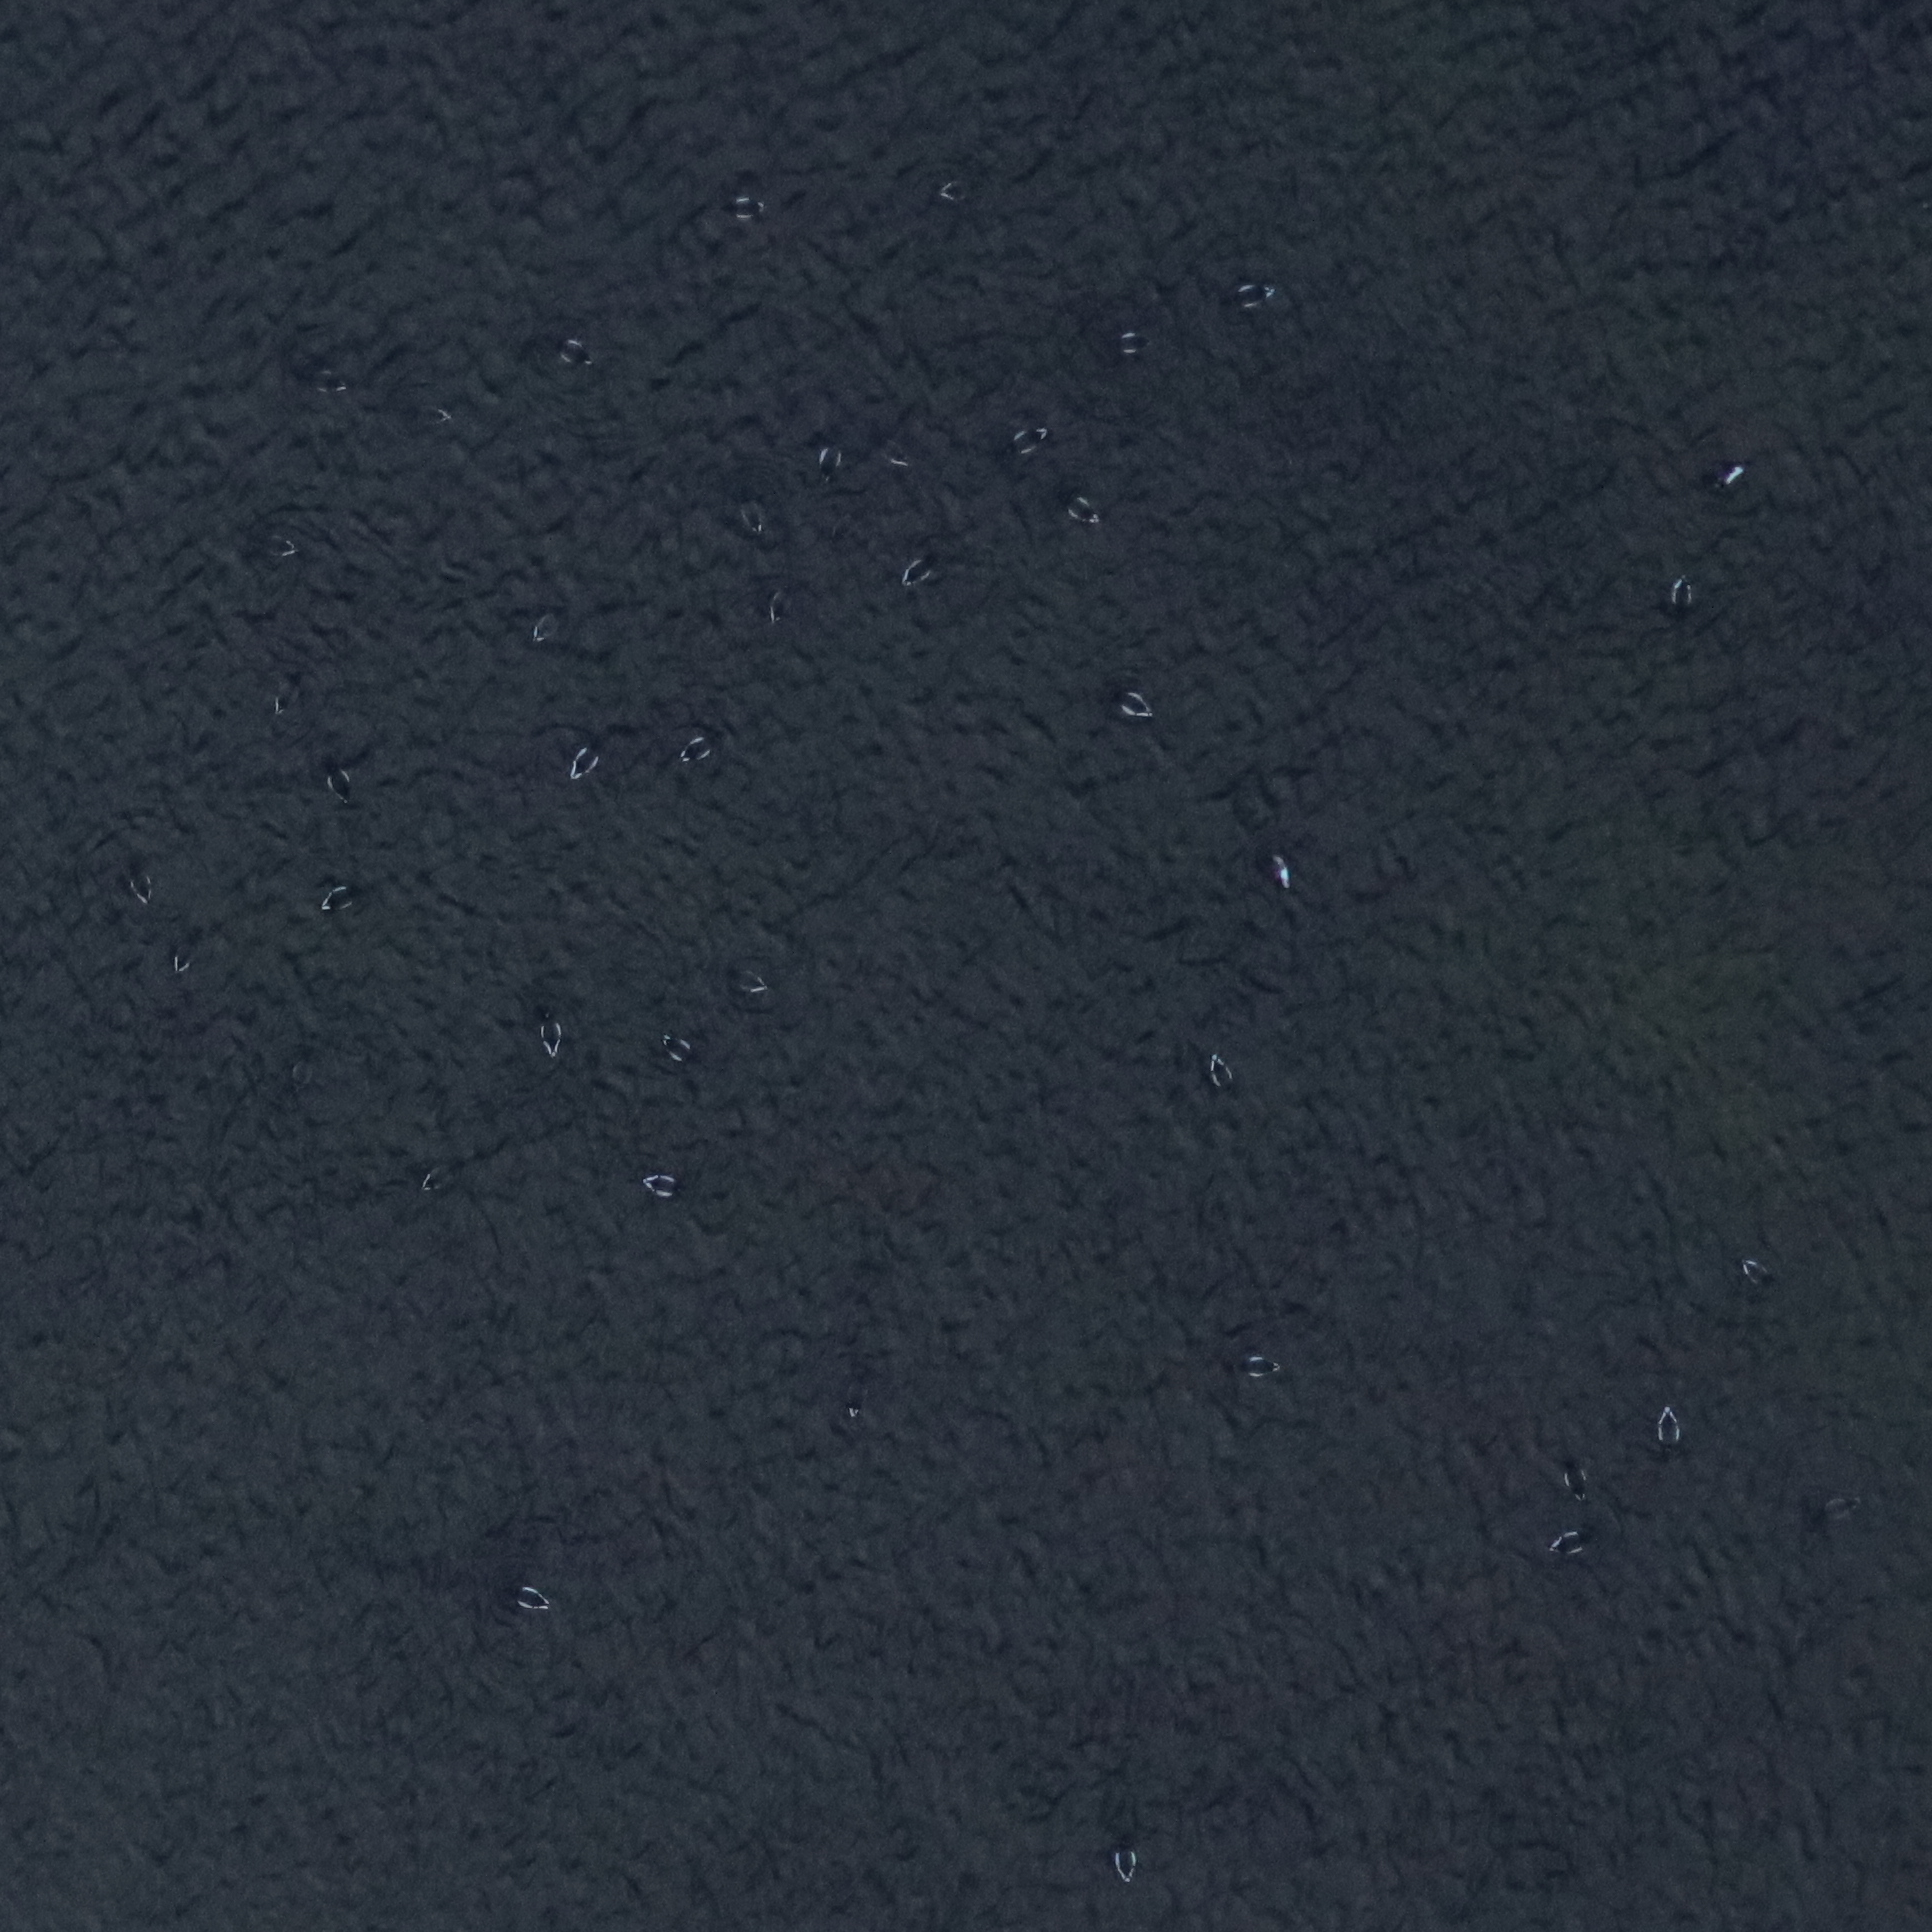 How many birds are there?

40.